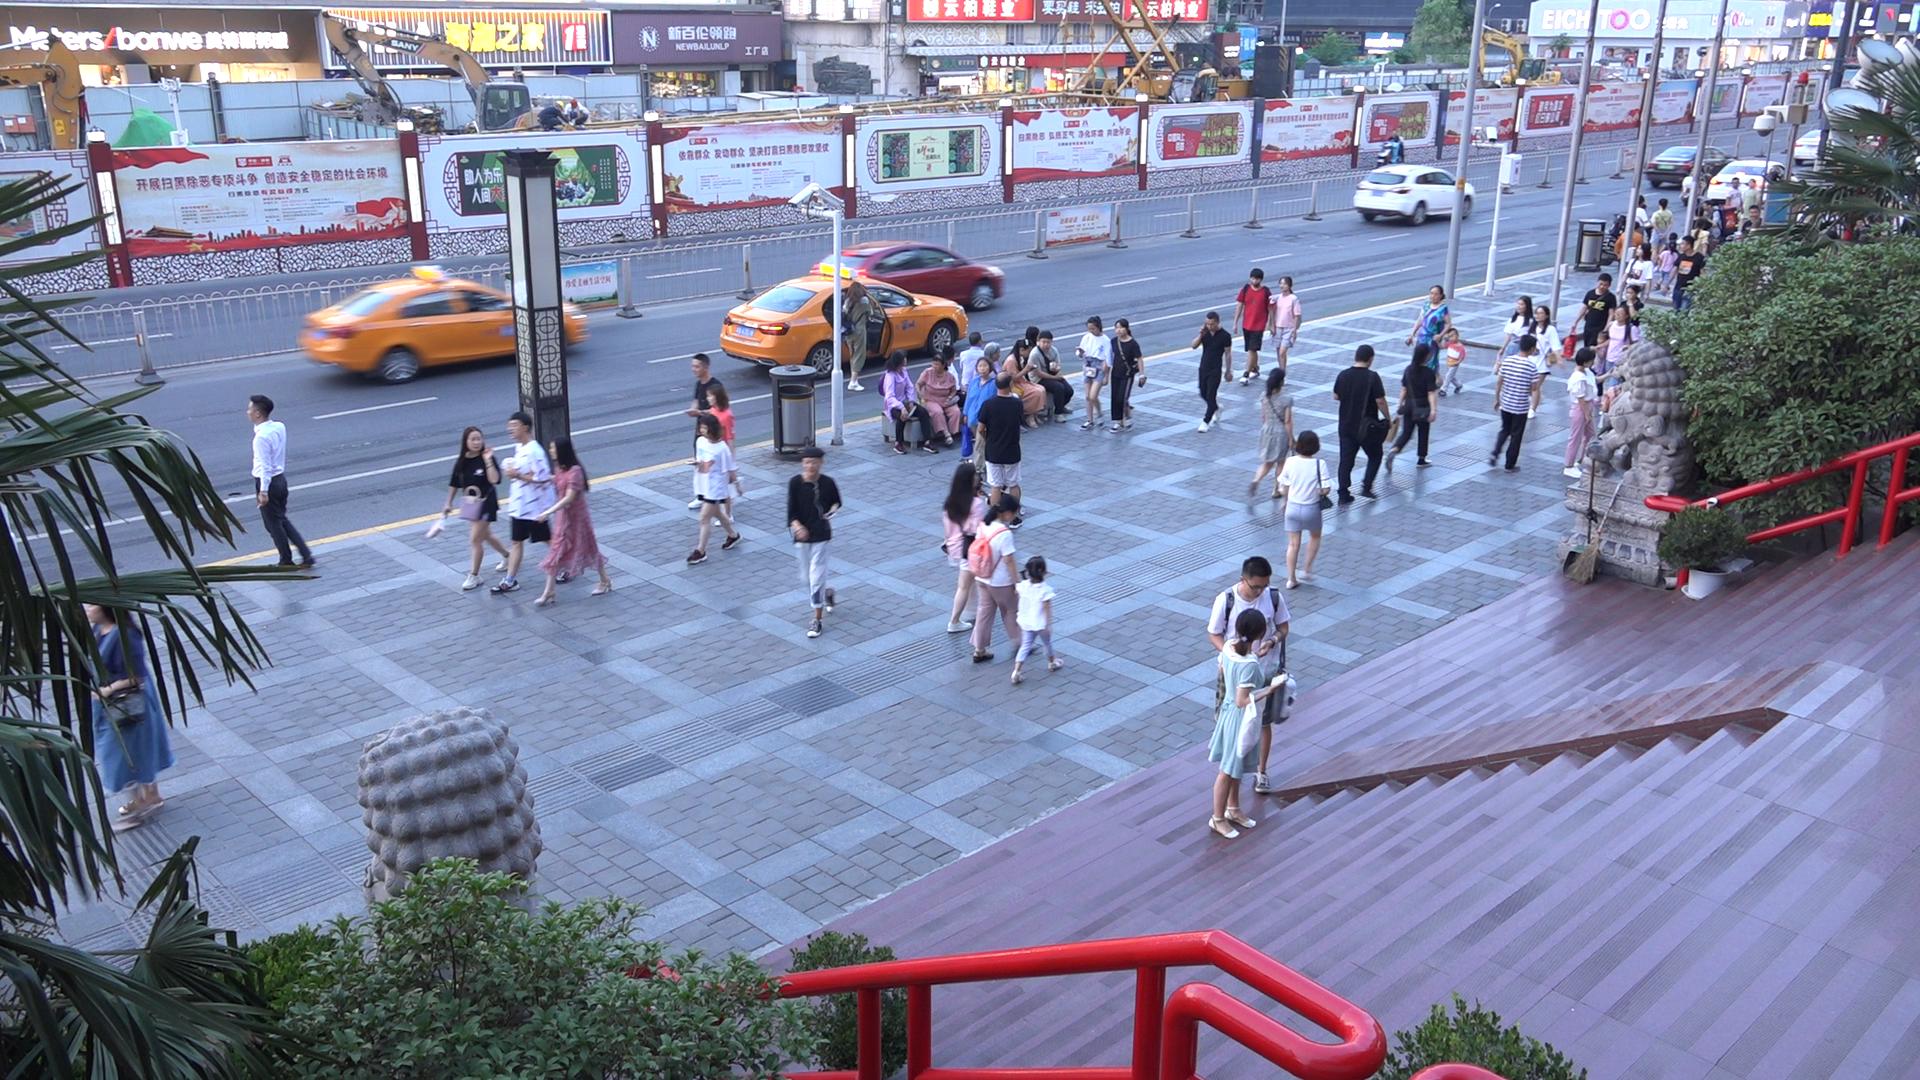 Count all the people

57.